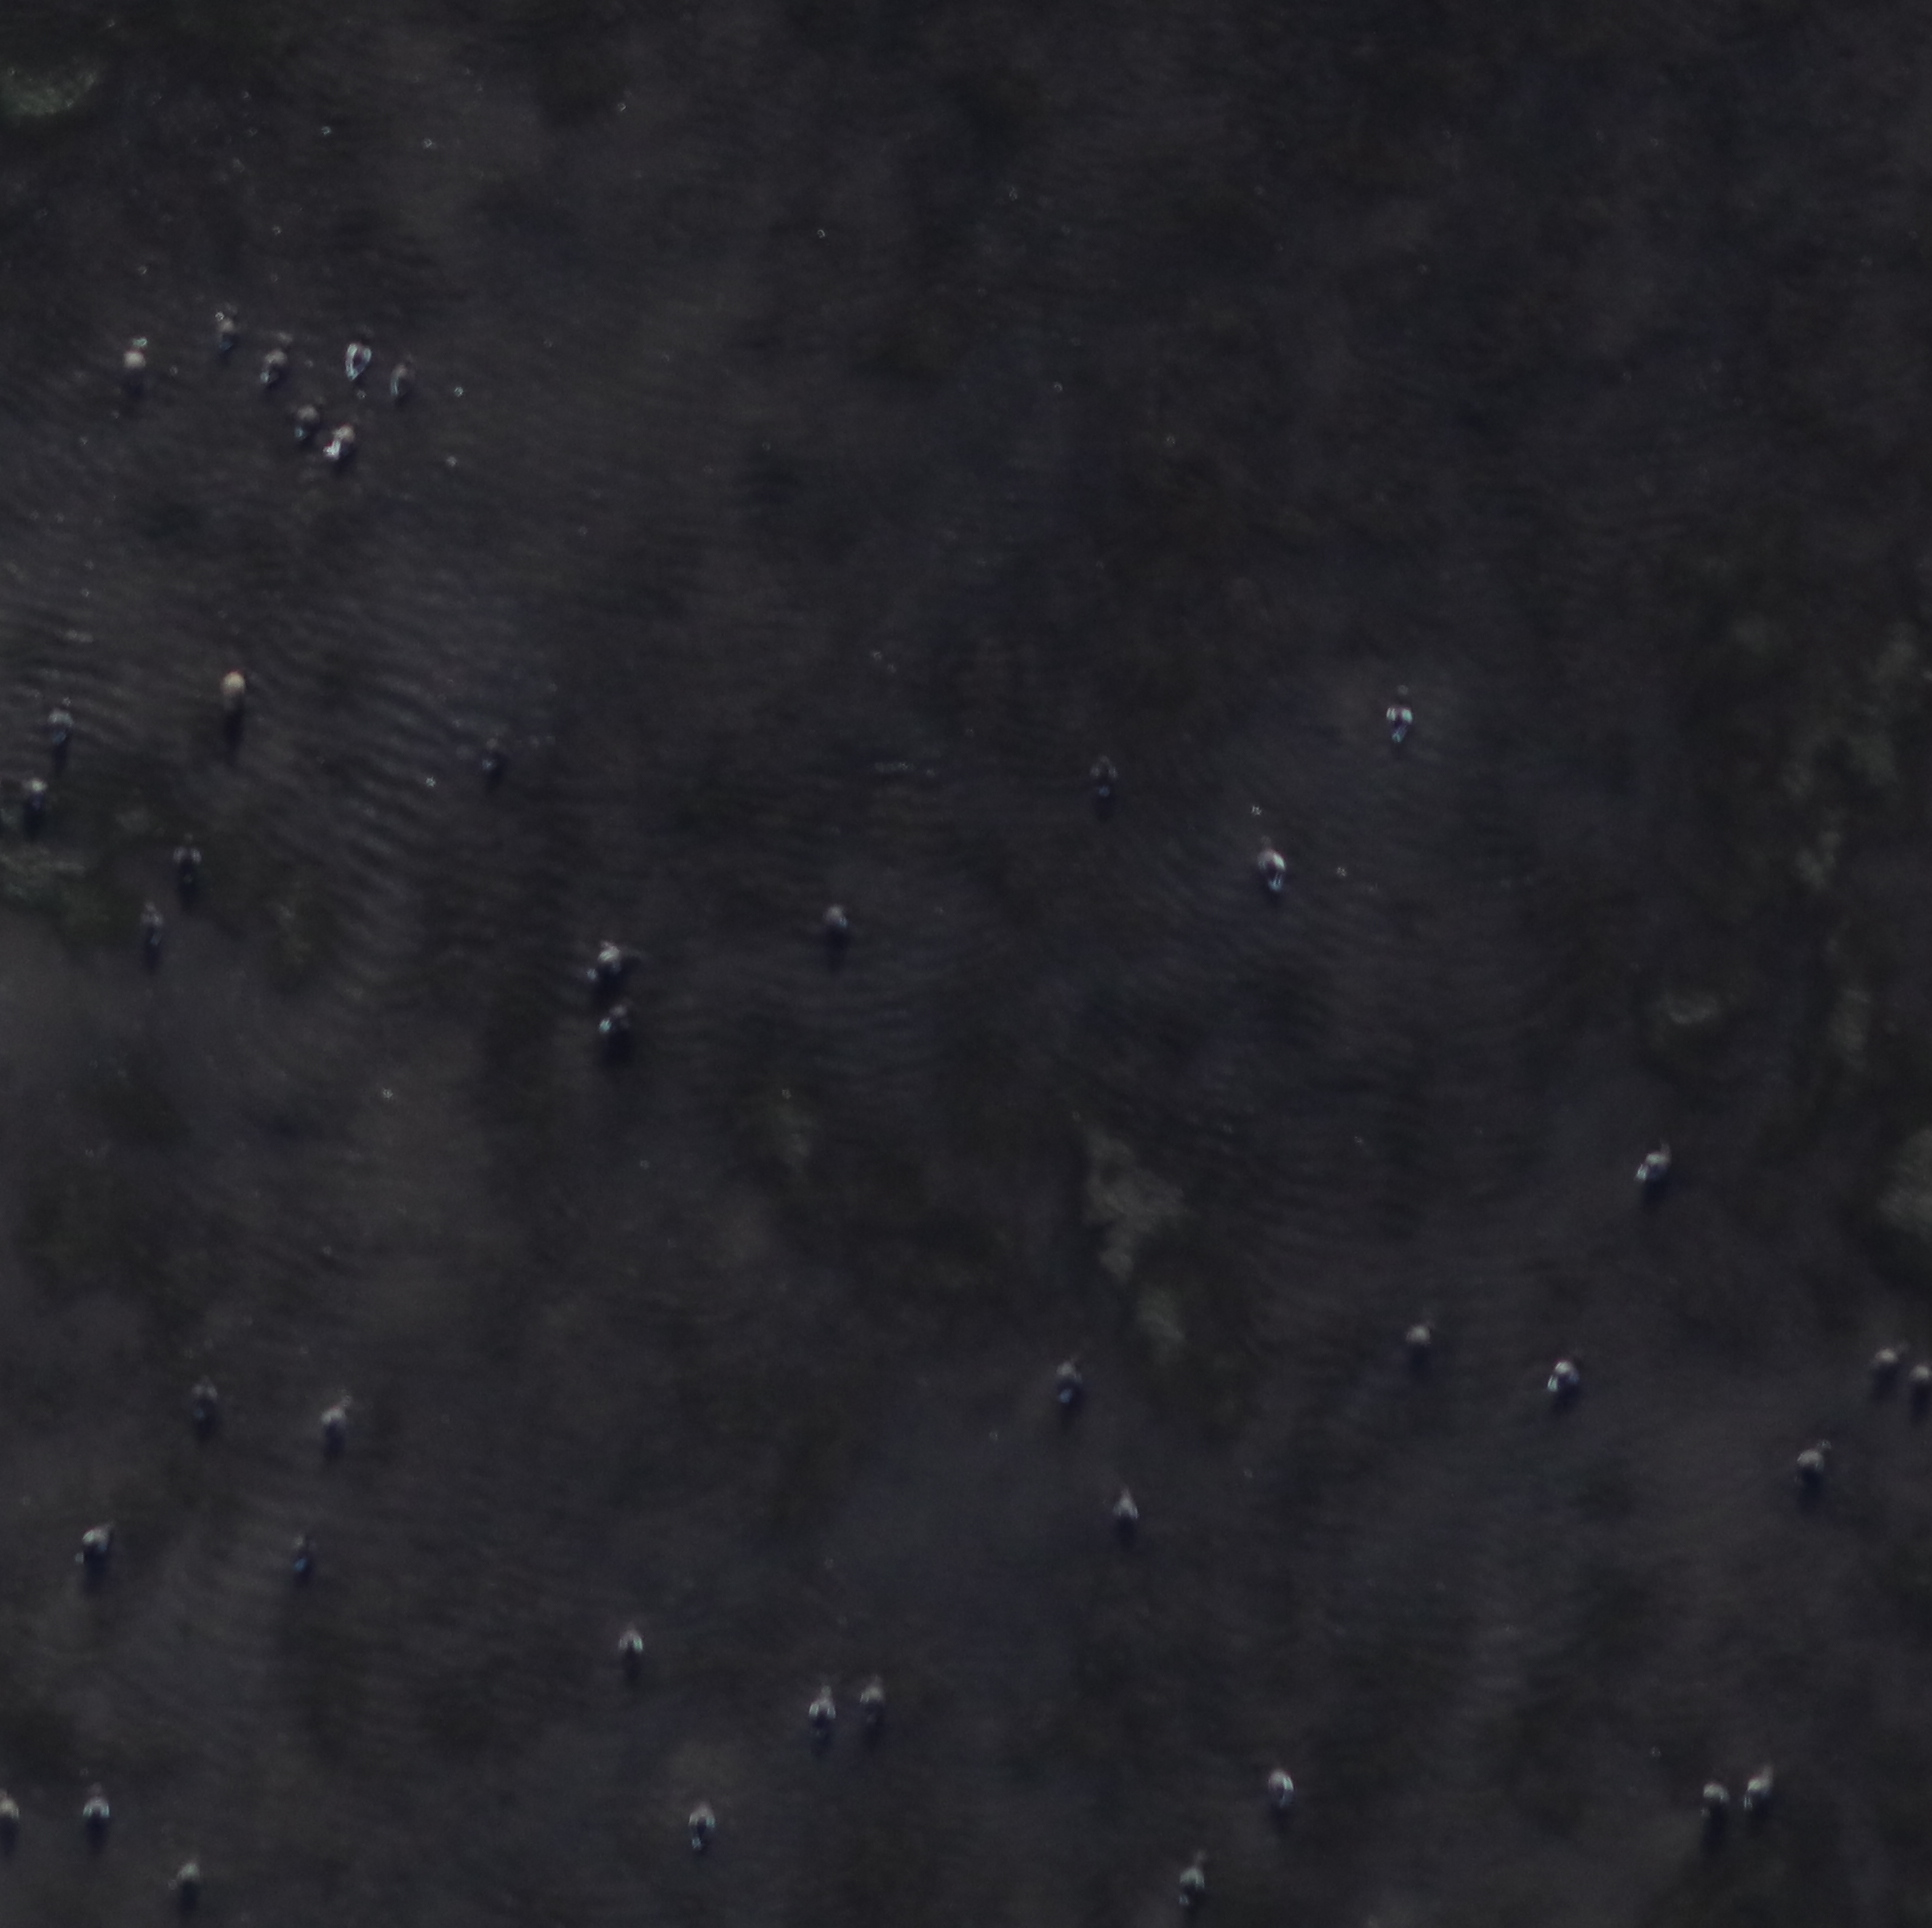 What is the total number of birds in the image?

42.